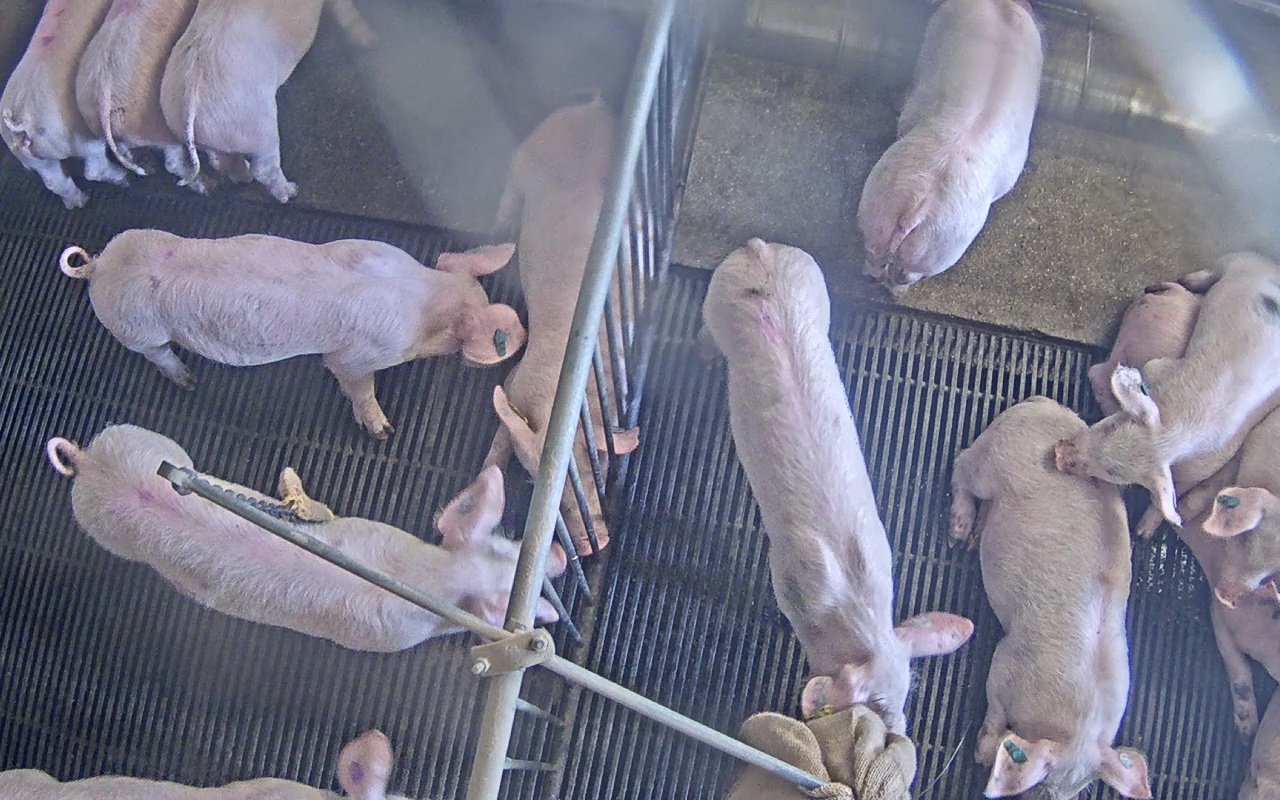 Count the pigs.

13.